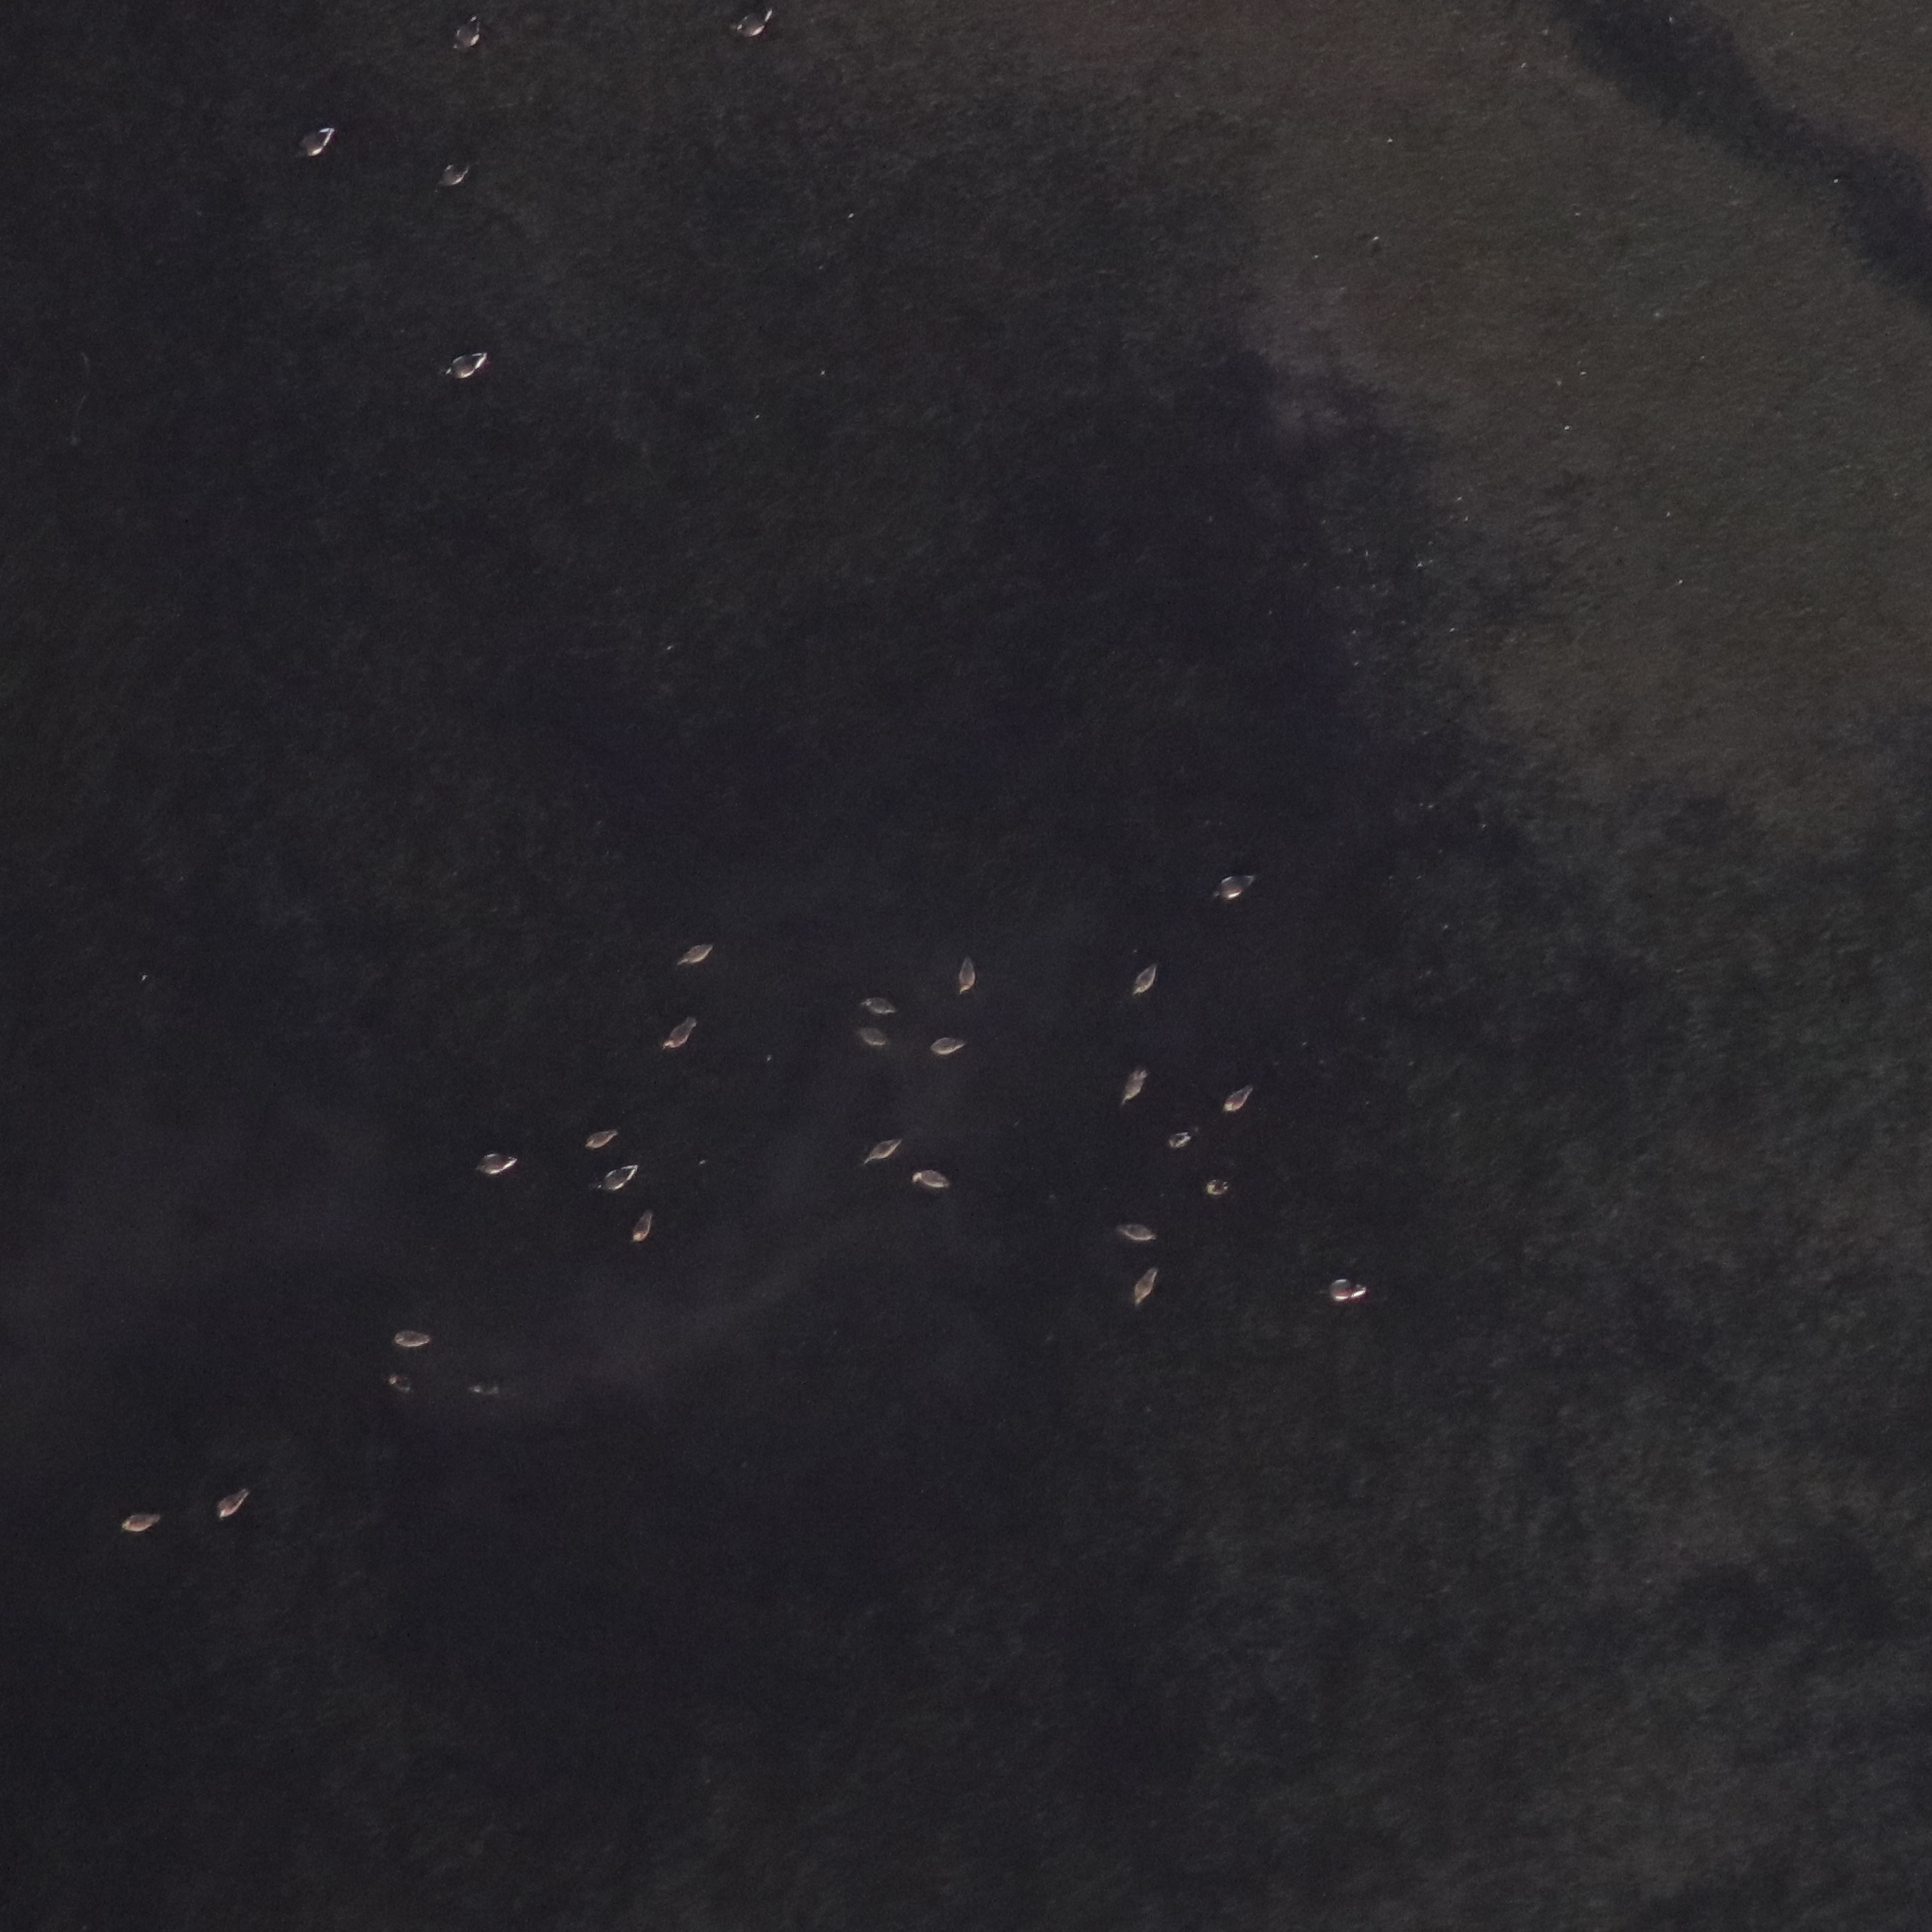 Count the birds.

31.